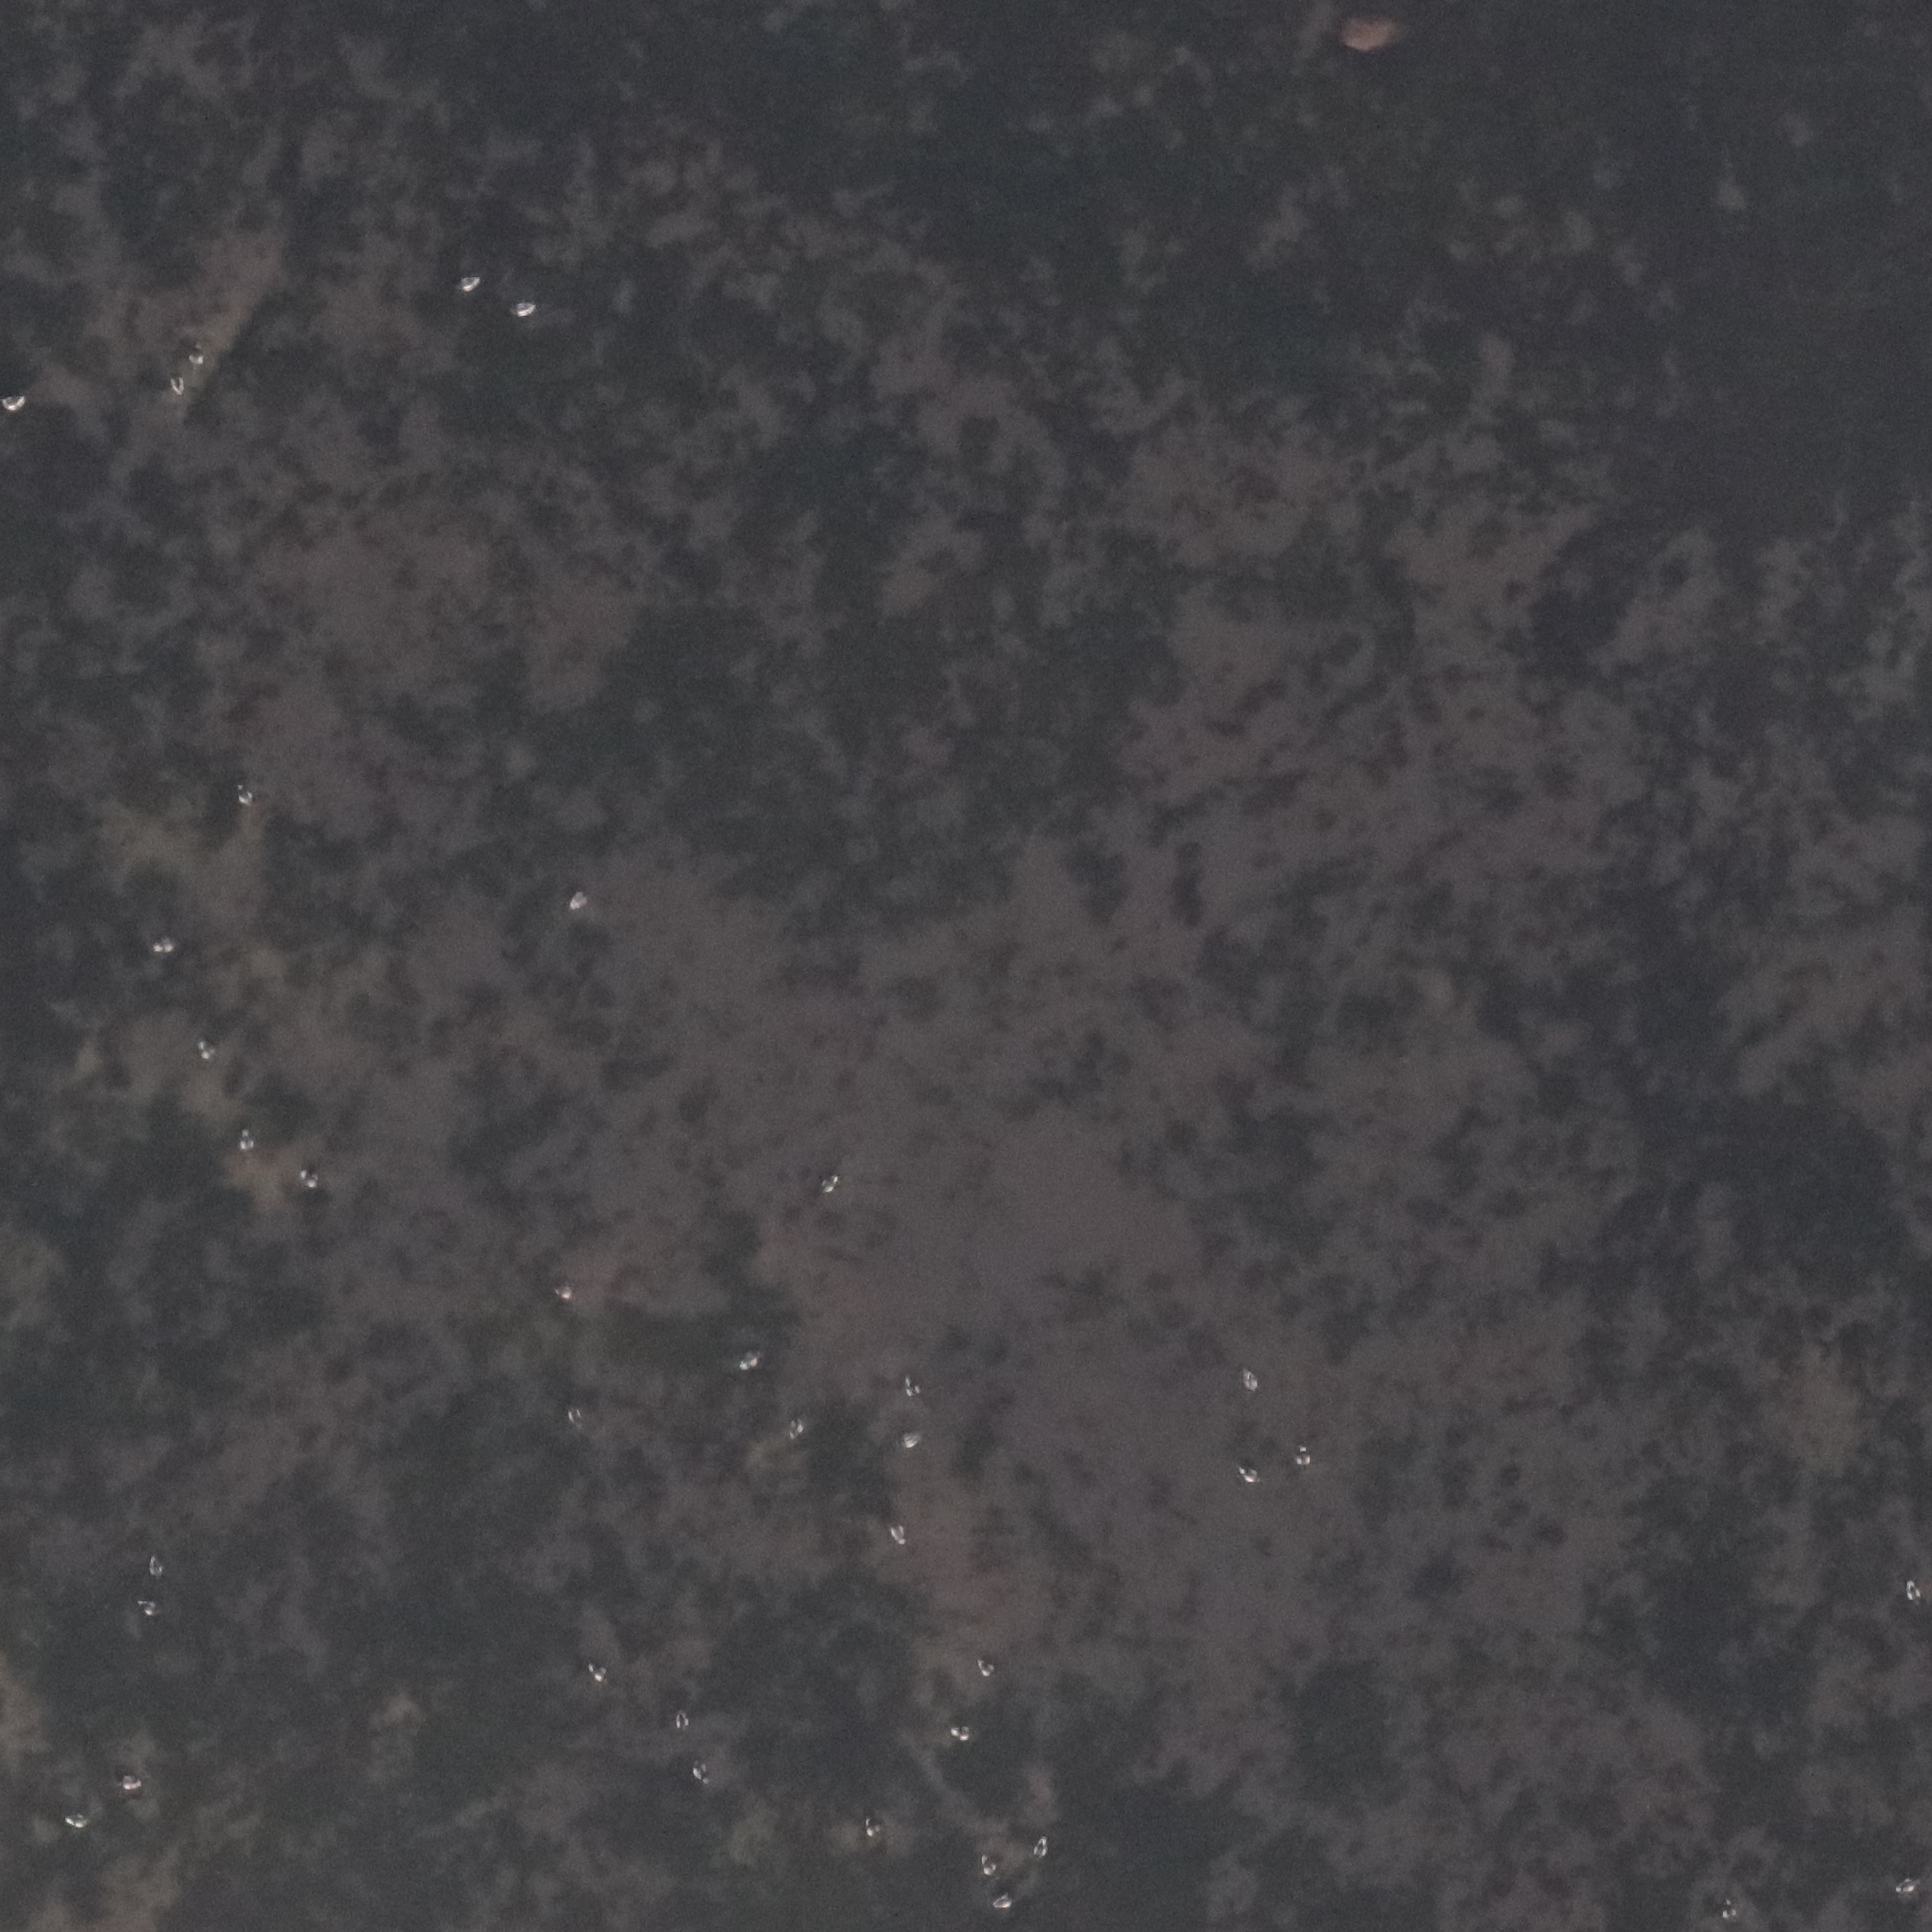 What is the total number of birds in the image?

38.